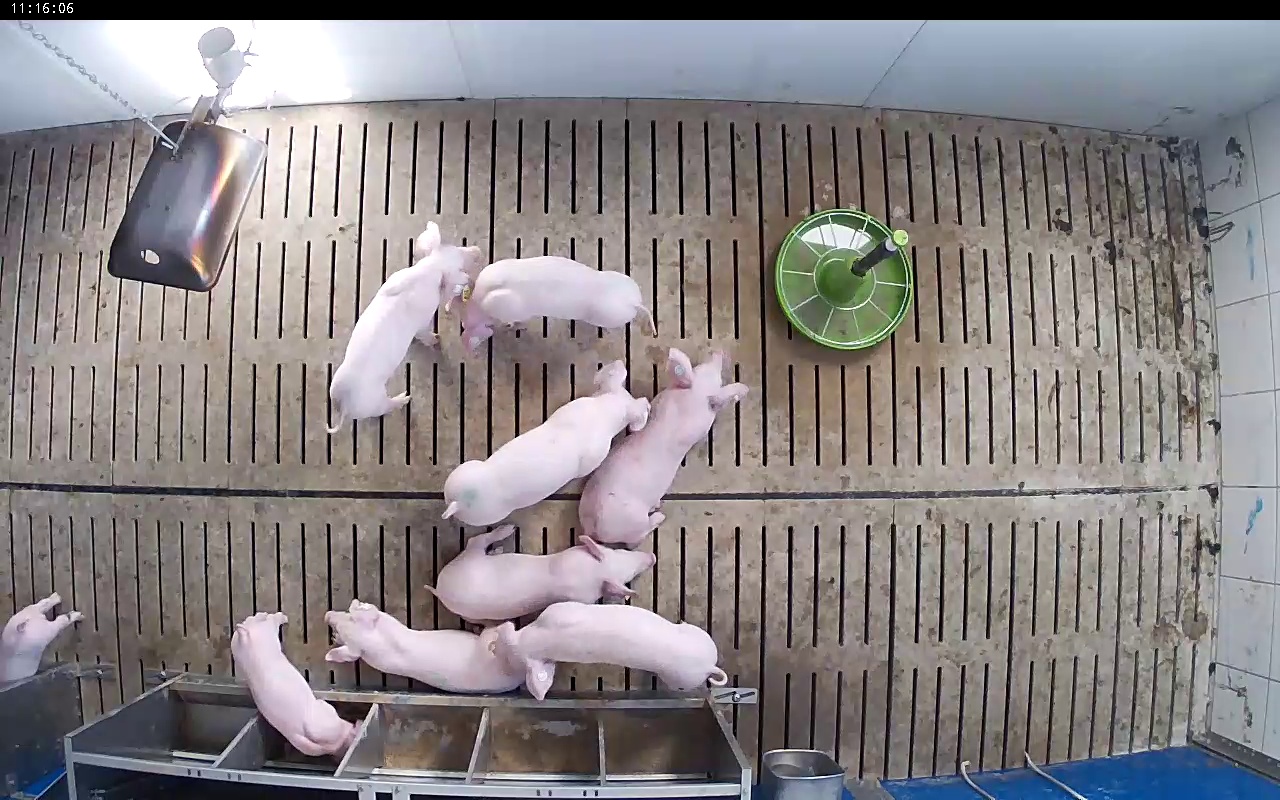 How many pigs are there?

9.